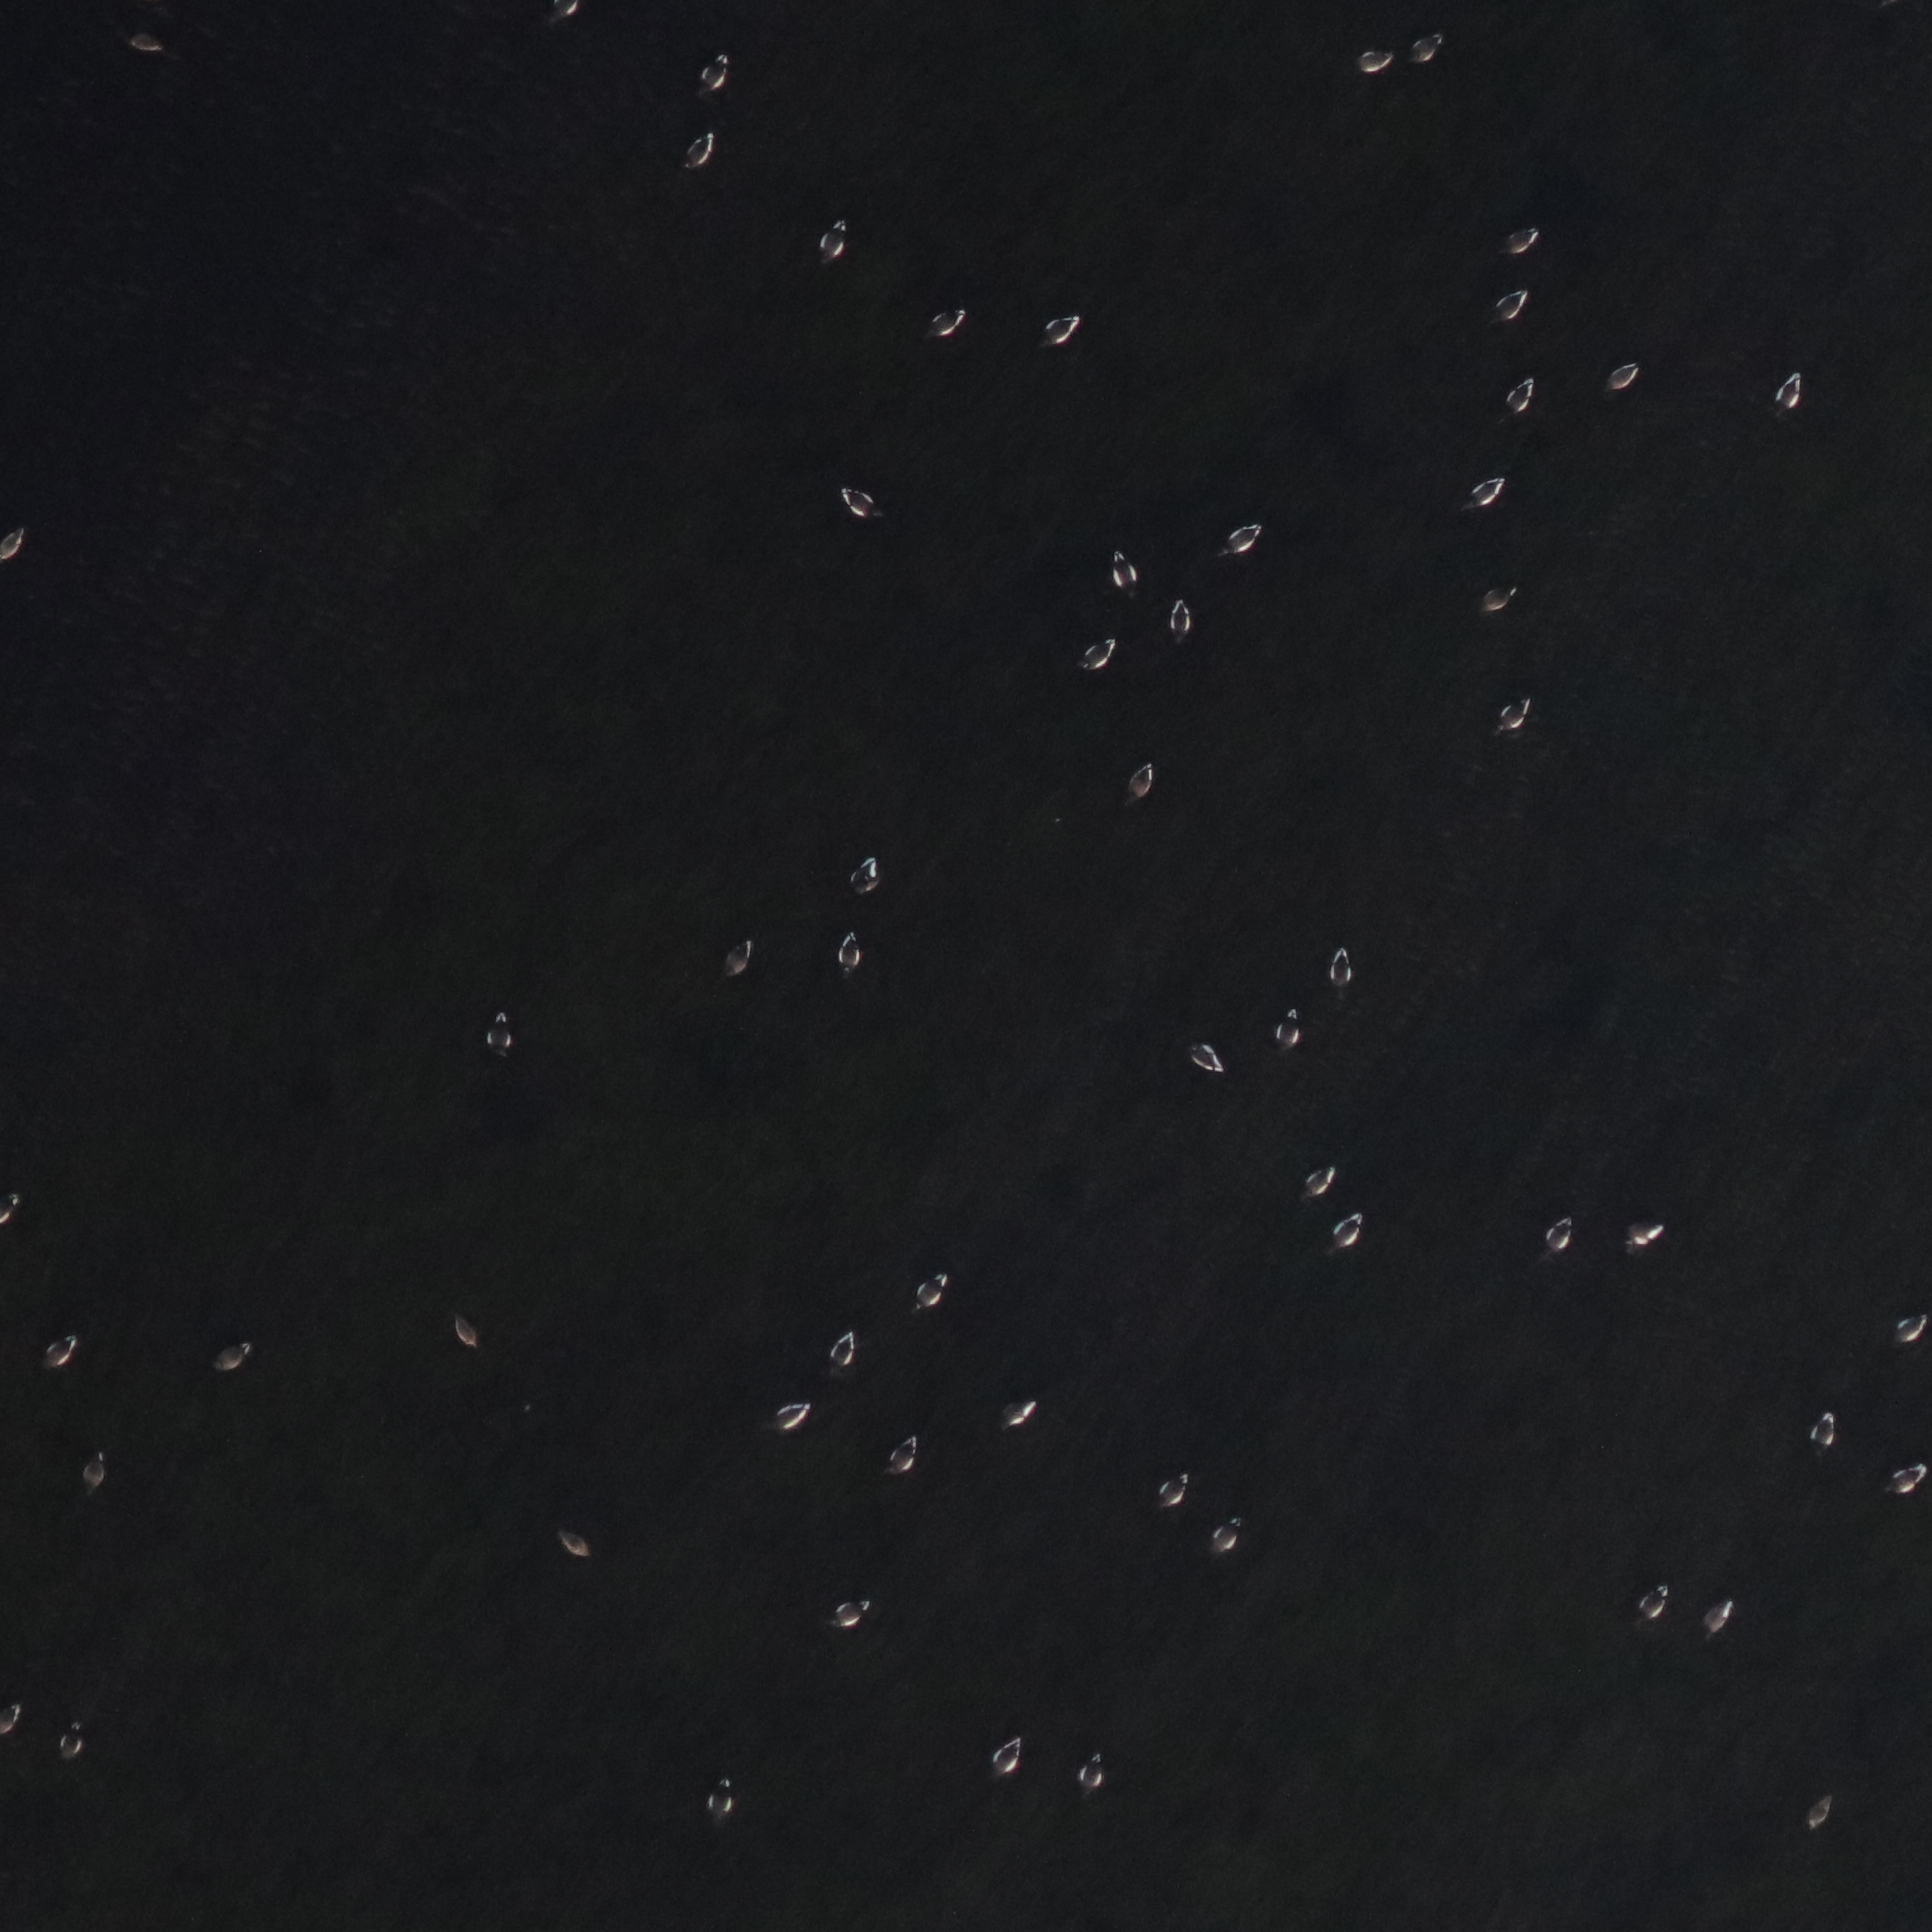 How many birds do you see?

57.